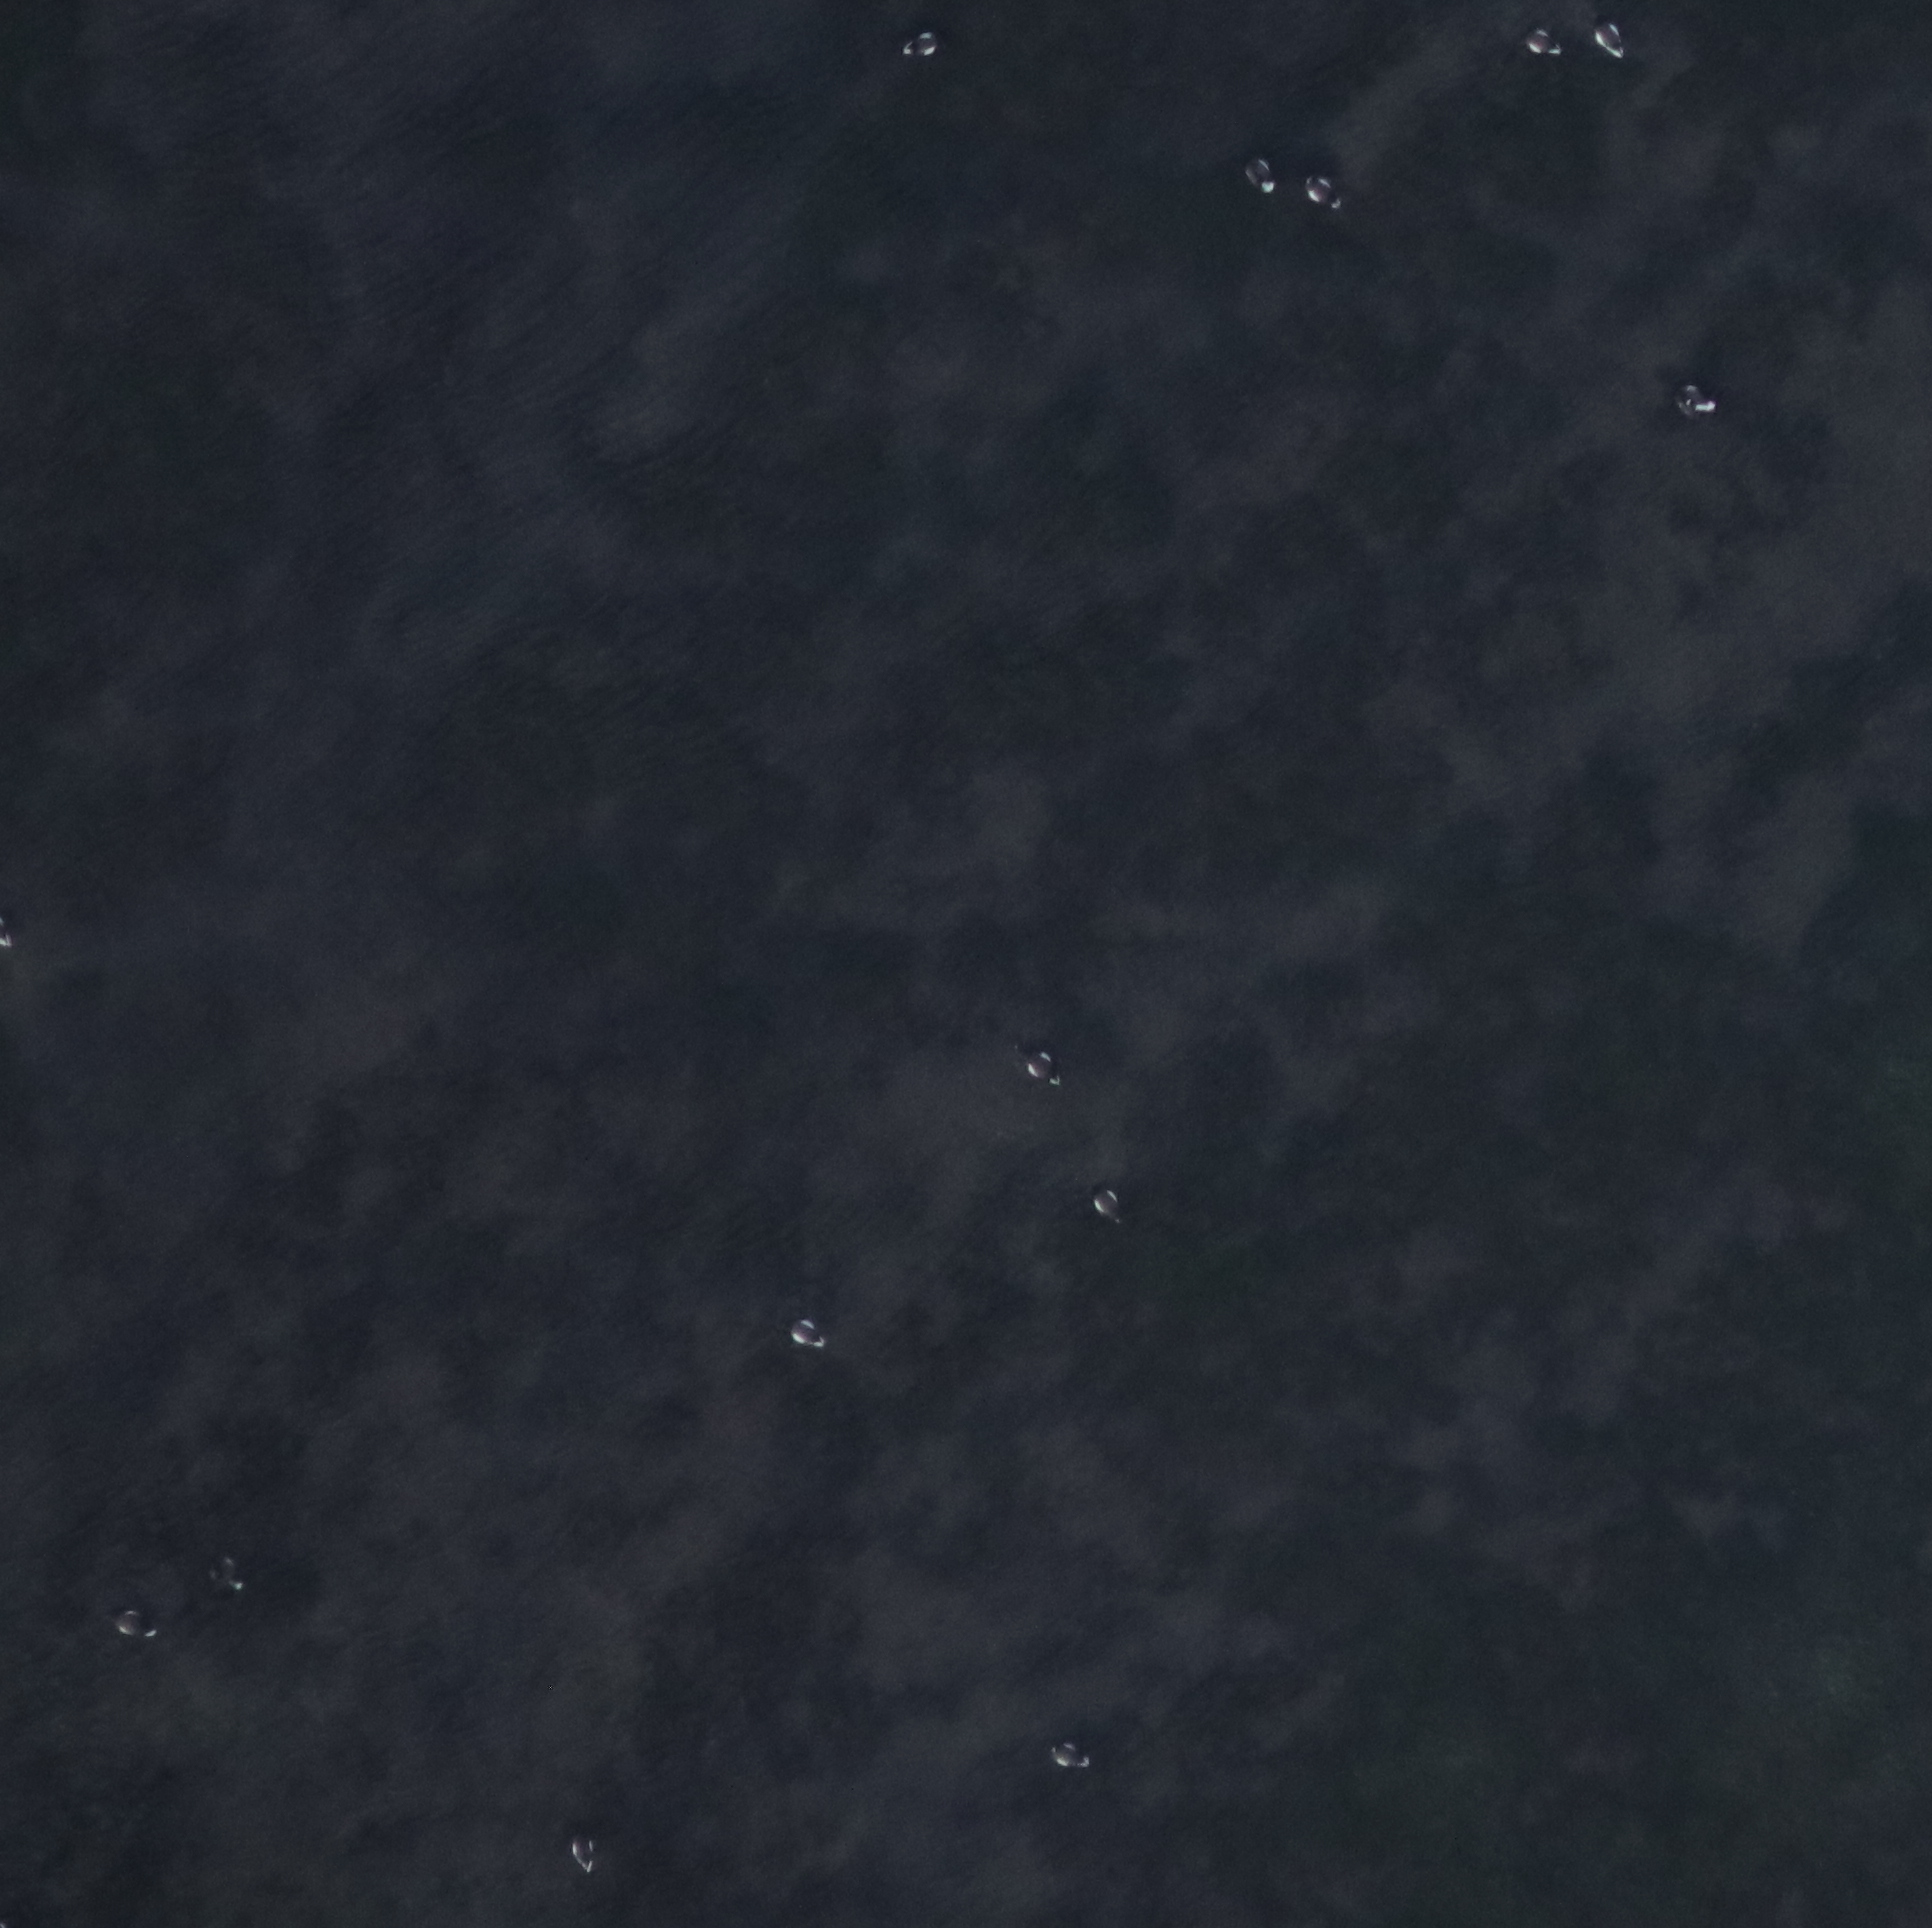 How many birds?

13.